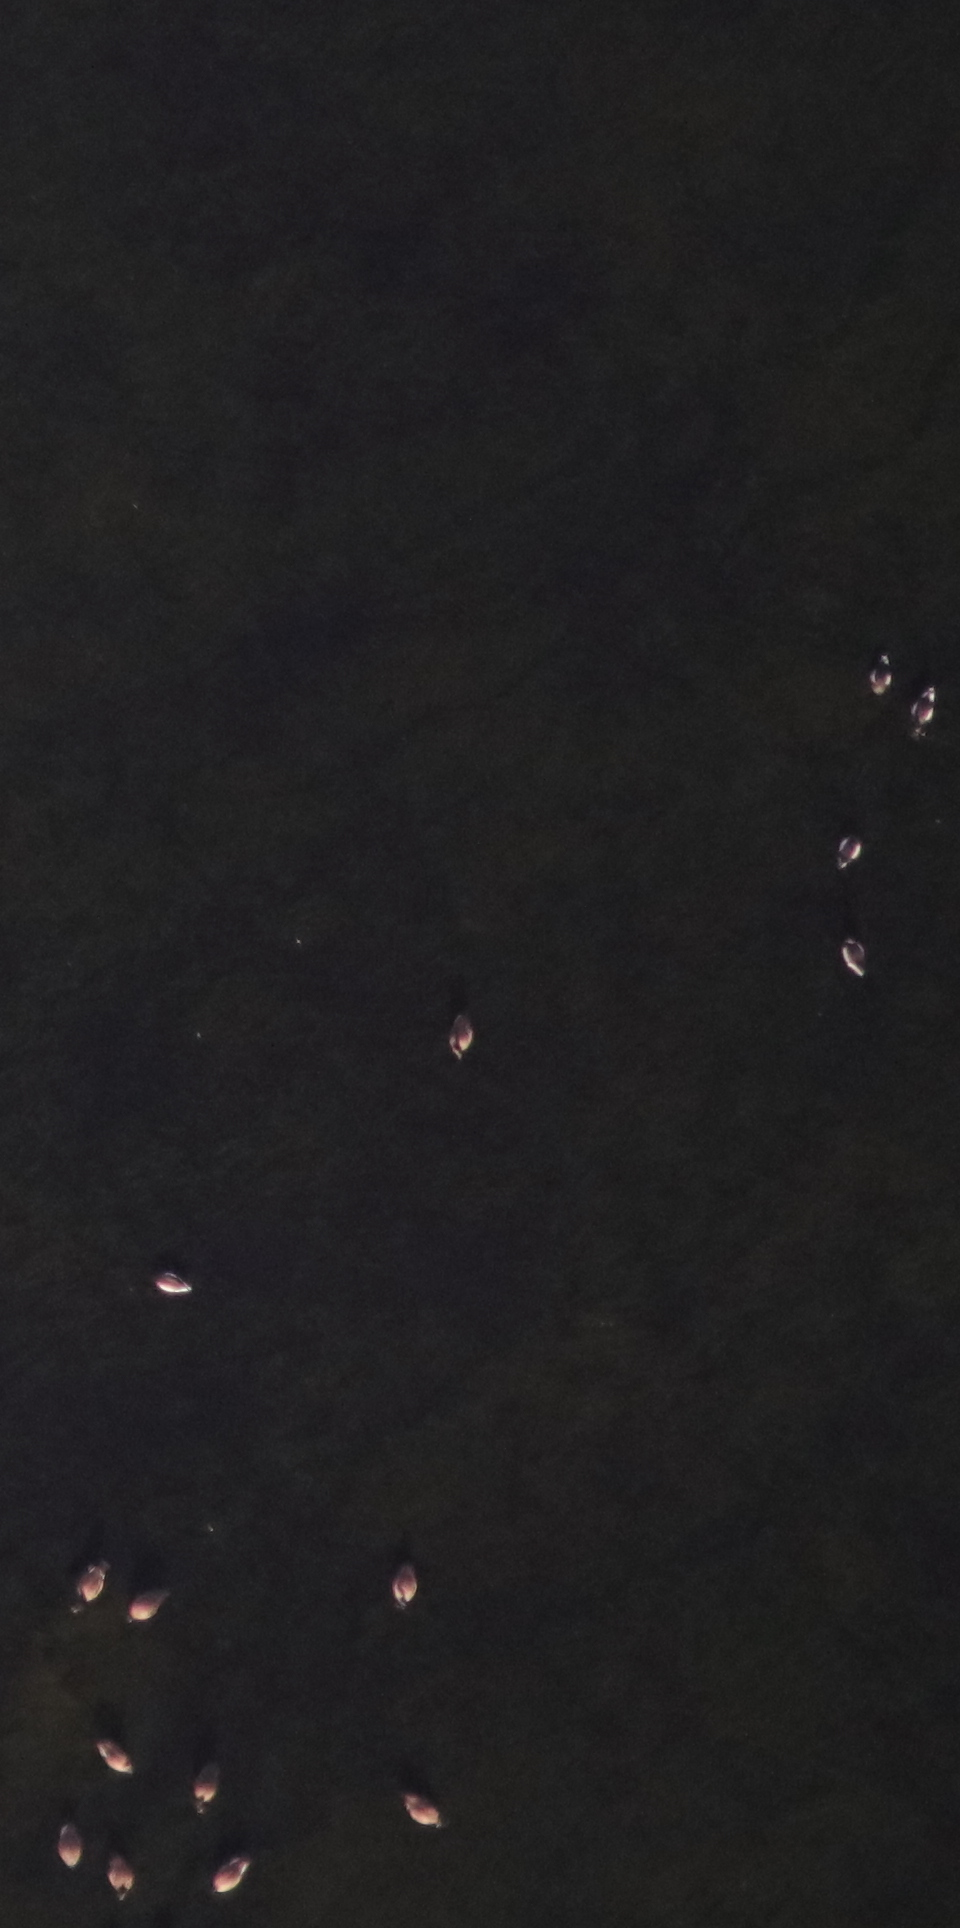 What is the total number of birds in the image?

15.